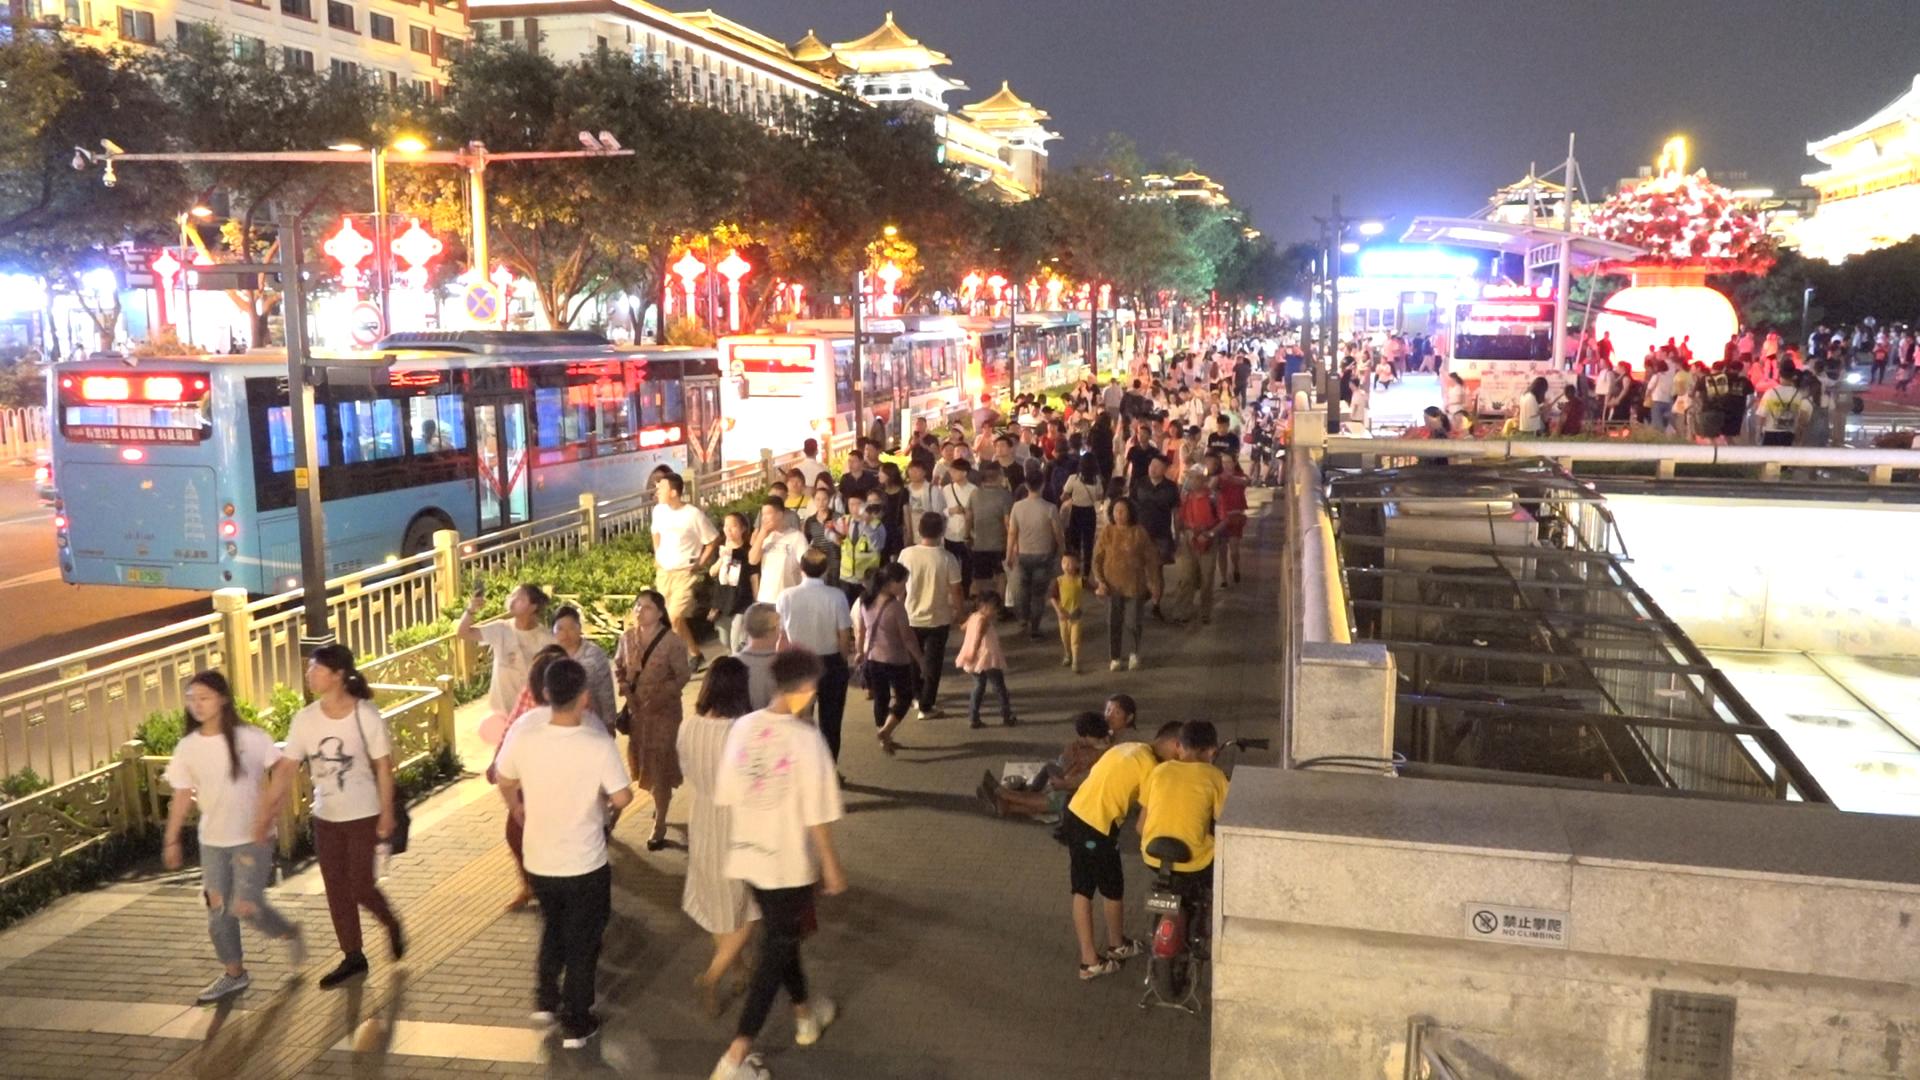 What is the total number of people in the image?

186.